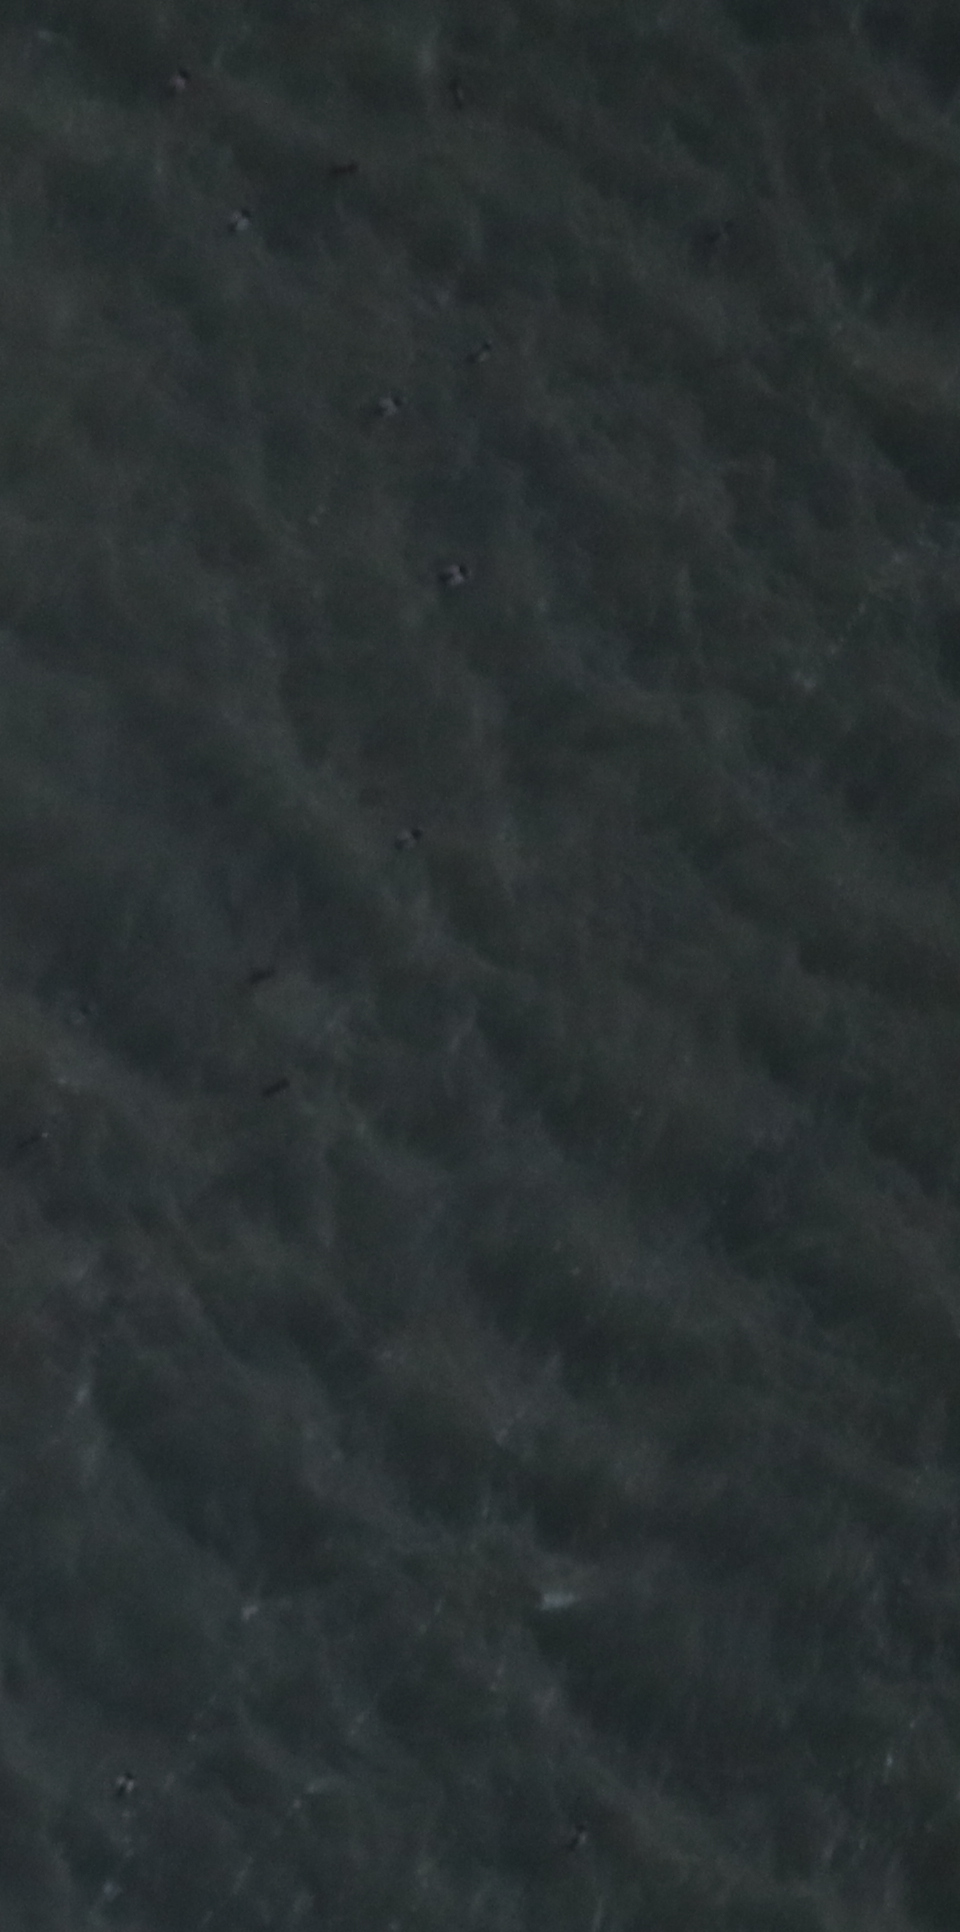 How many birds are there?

15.